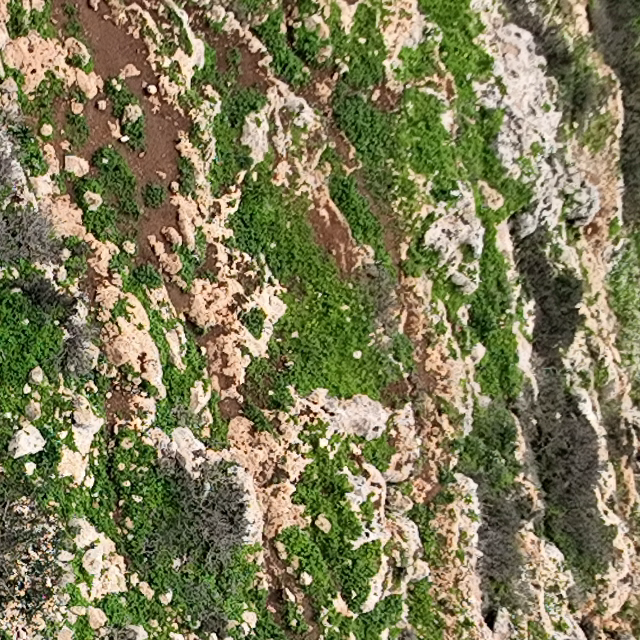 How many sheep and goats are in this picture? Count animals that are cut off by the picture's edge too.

0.